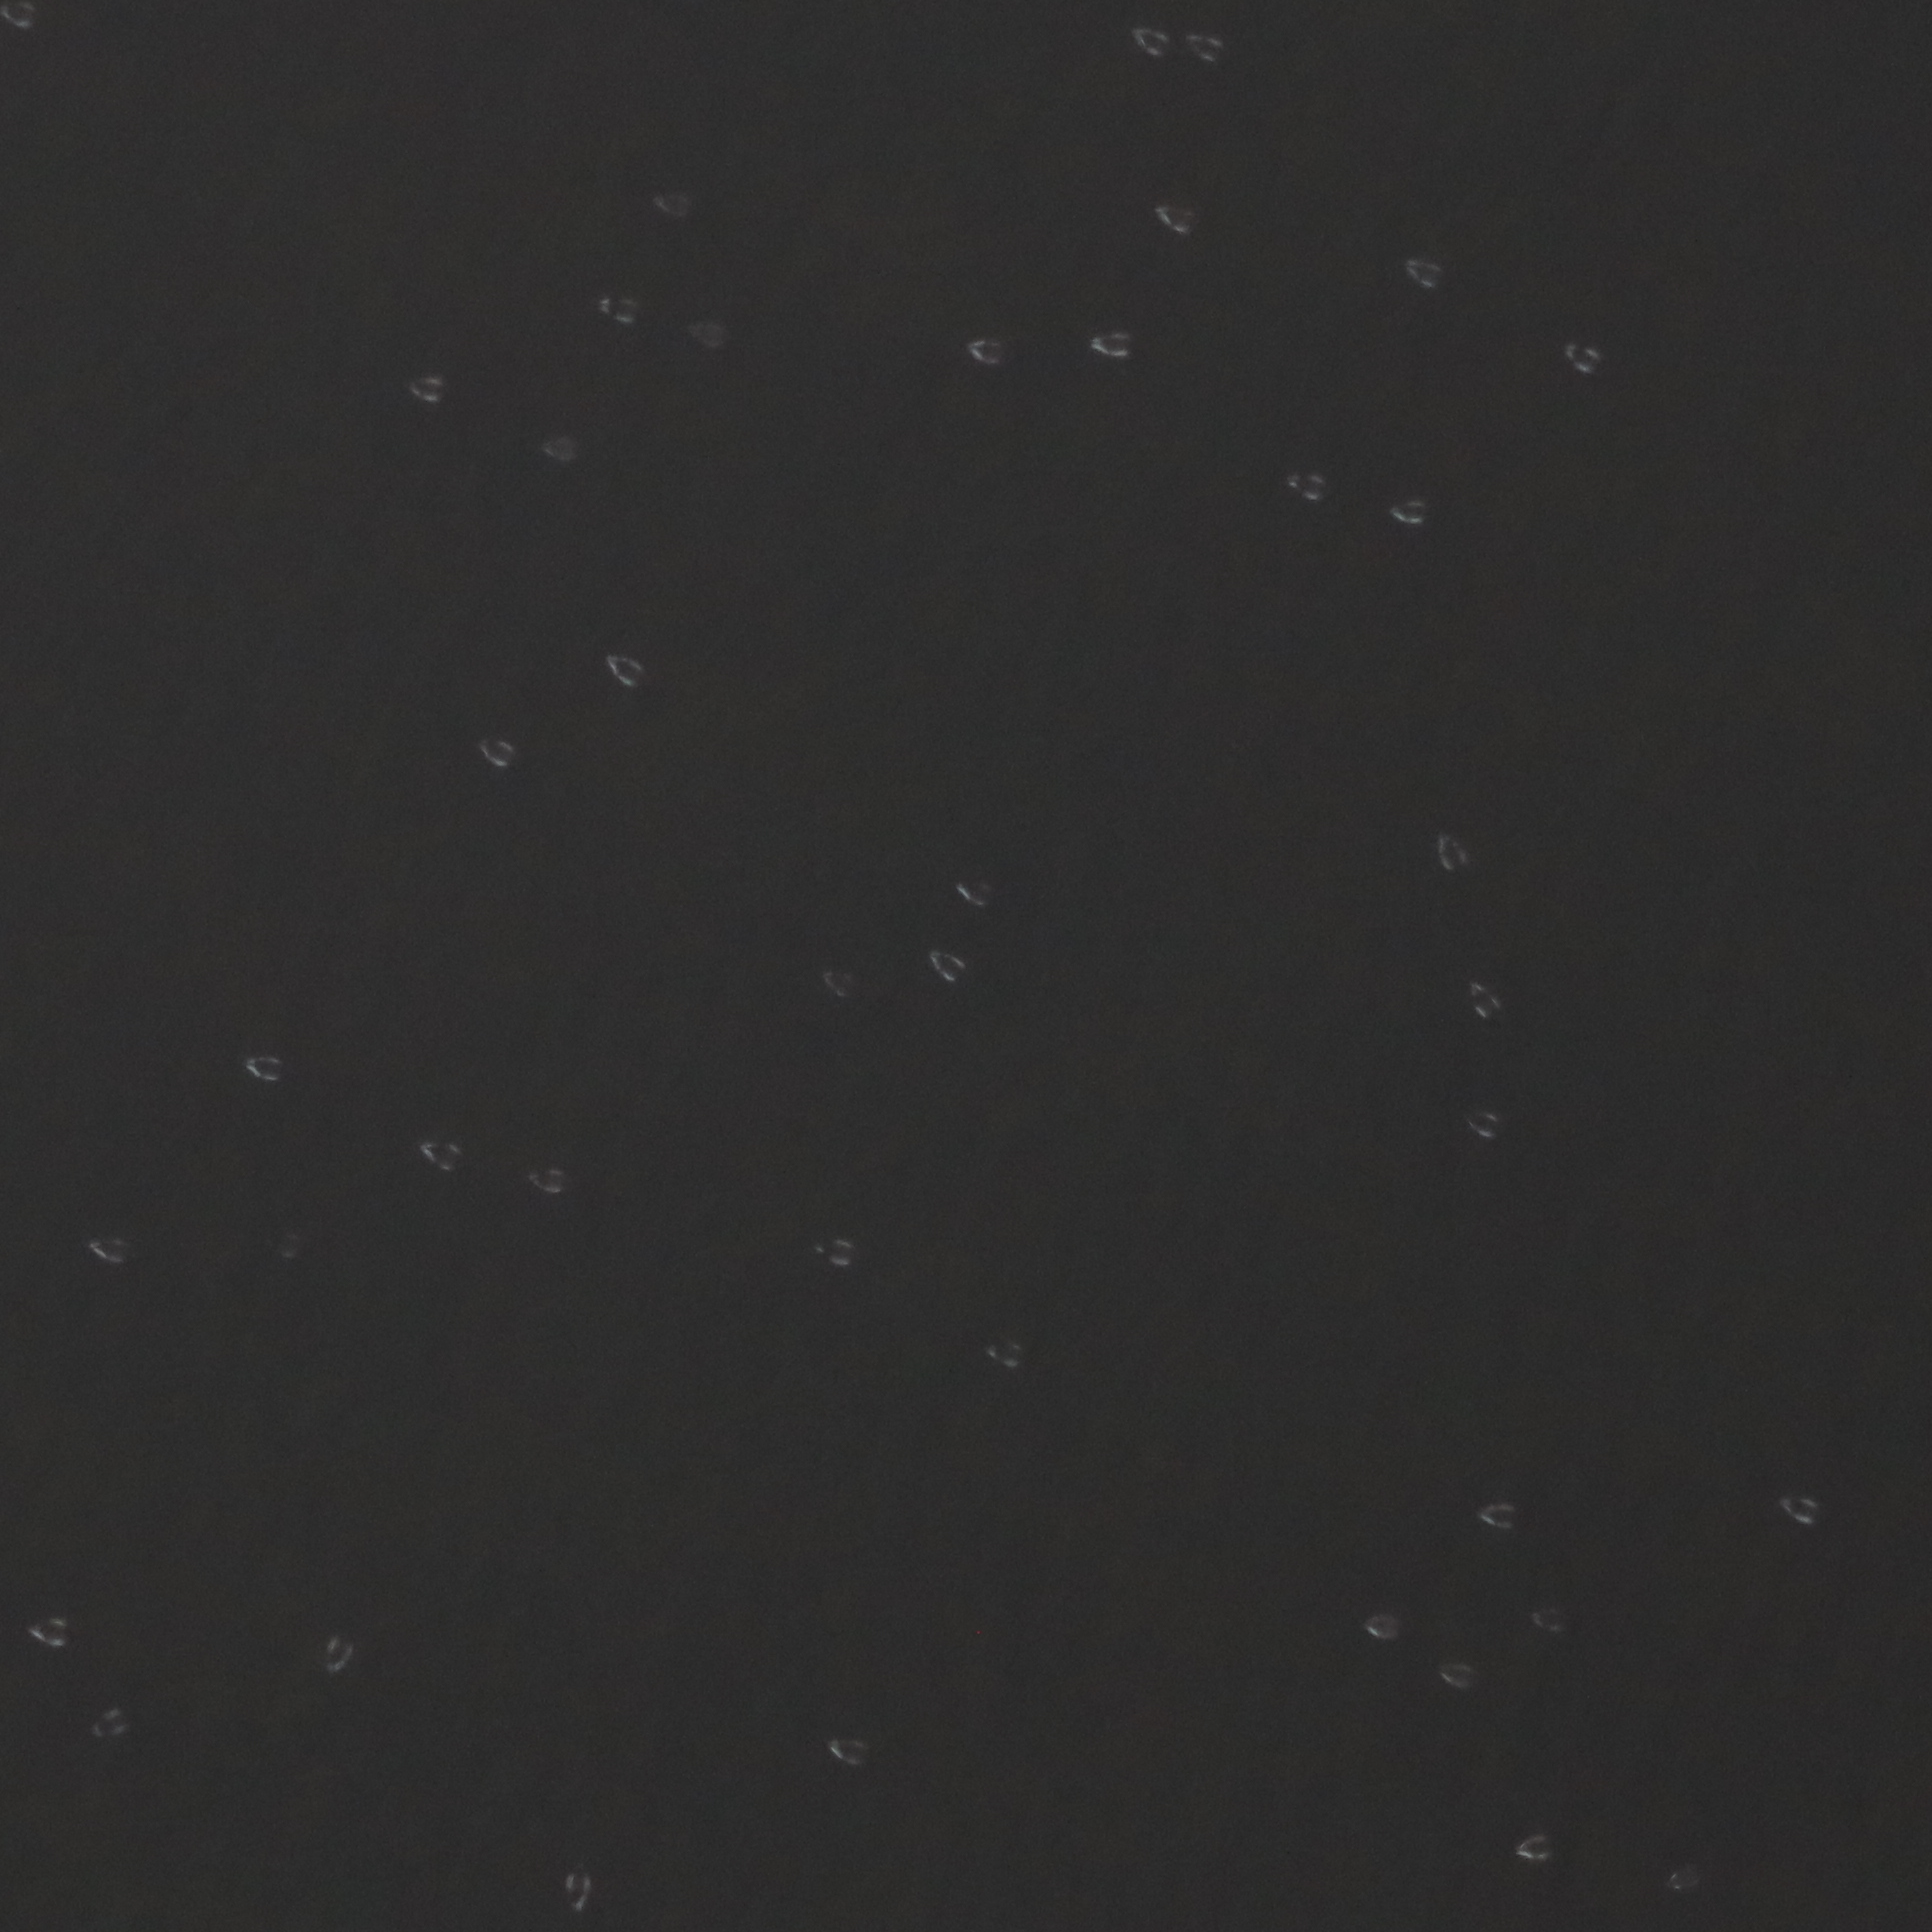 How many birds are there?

42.